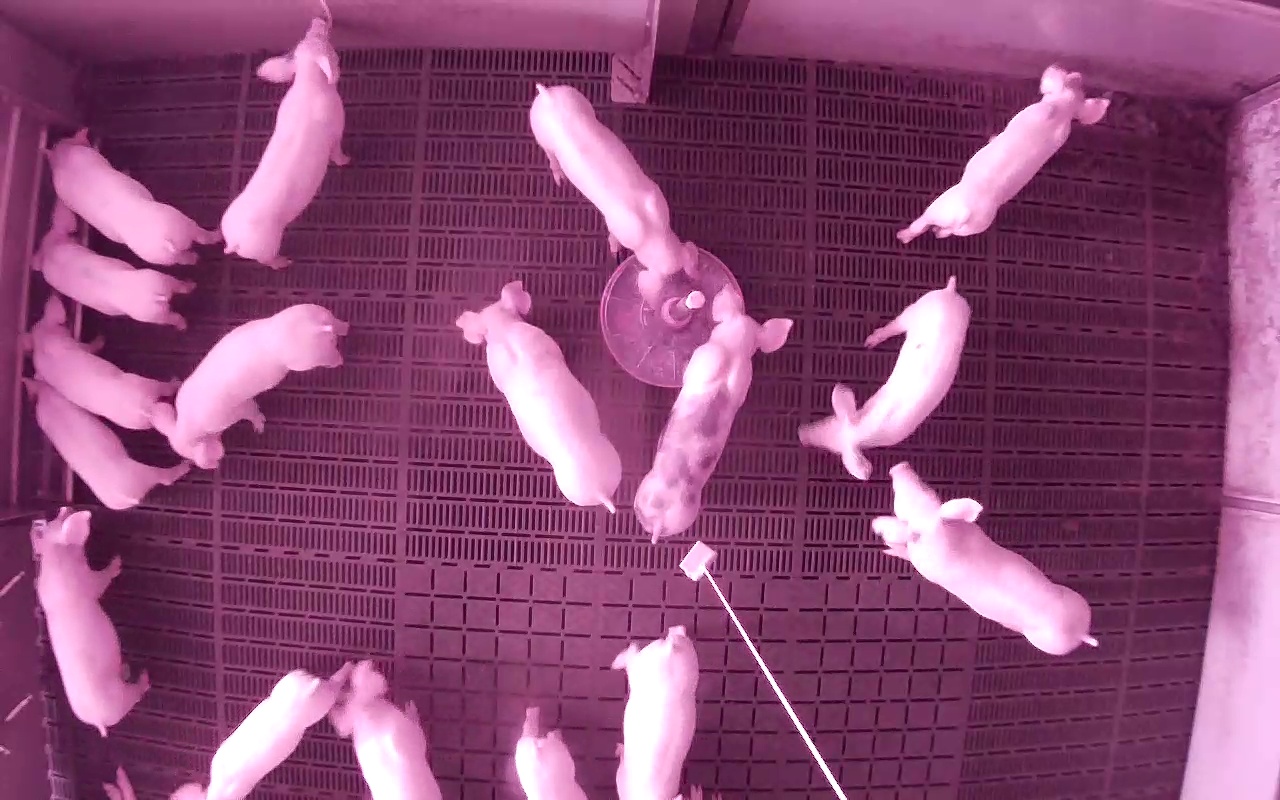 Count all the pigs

17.